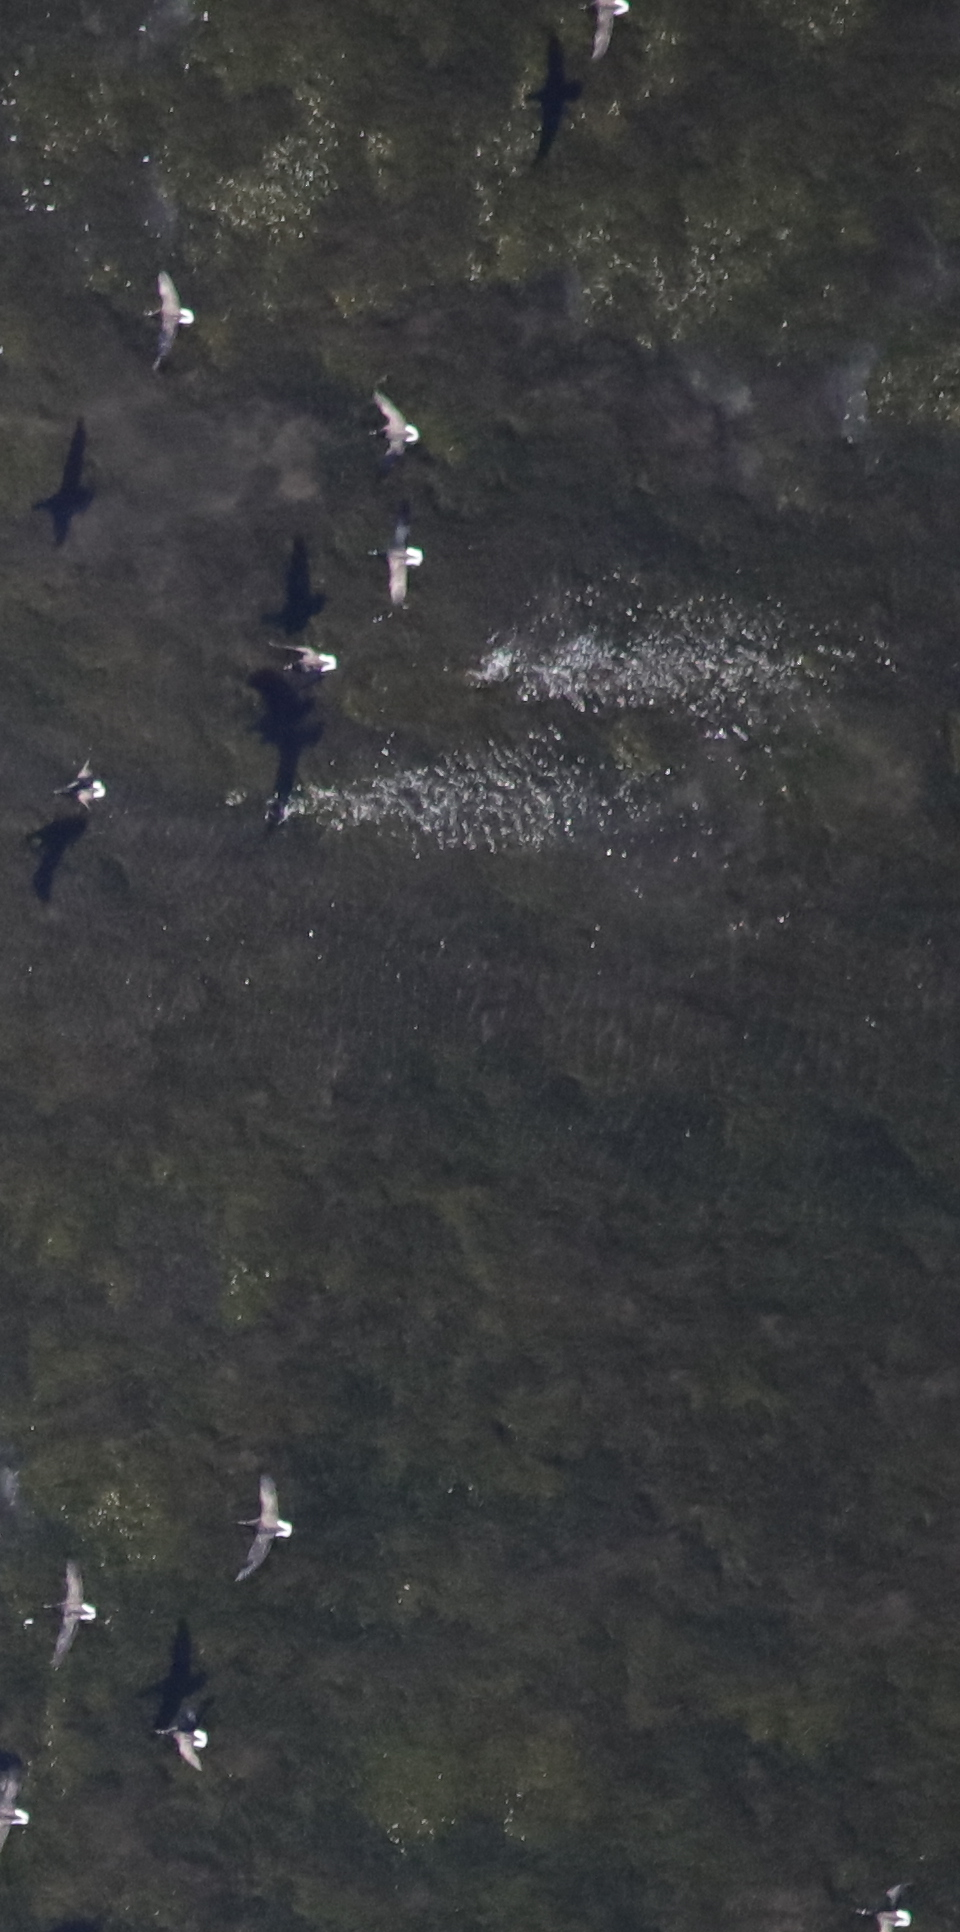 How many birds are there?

10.